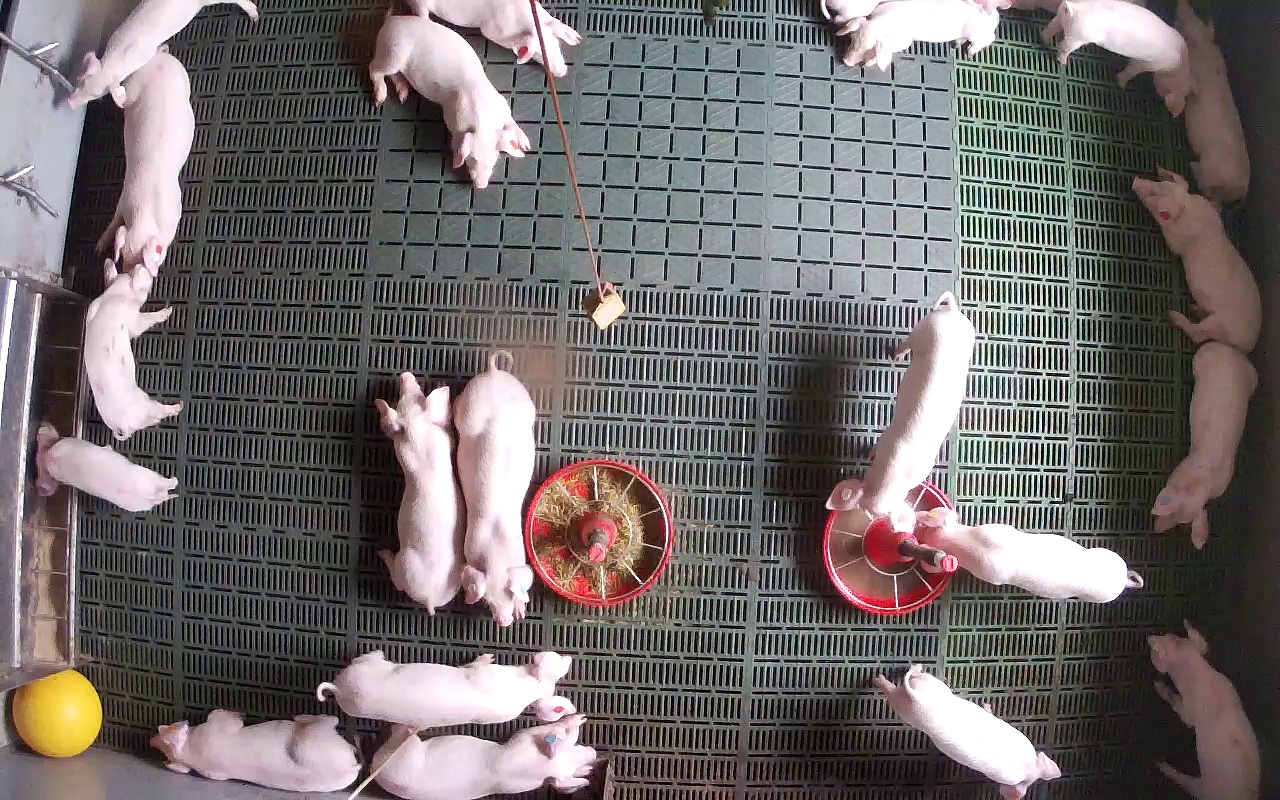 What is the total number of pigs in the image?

21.